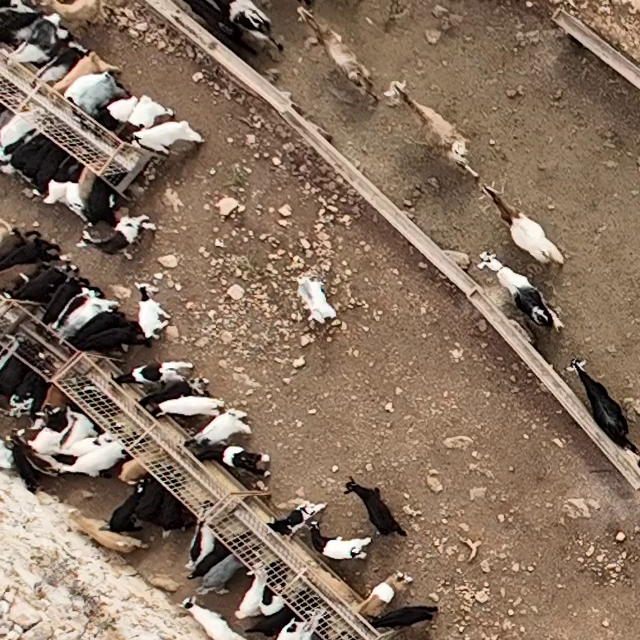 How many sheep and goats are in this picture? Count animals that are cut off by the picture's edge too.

74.